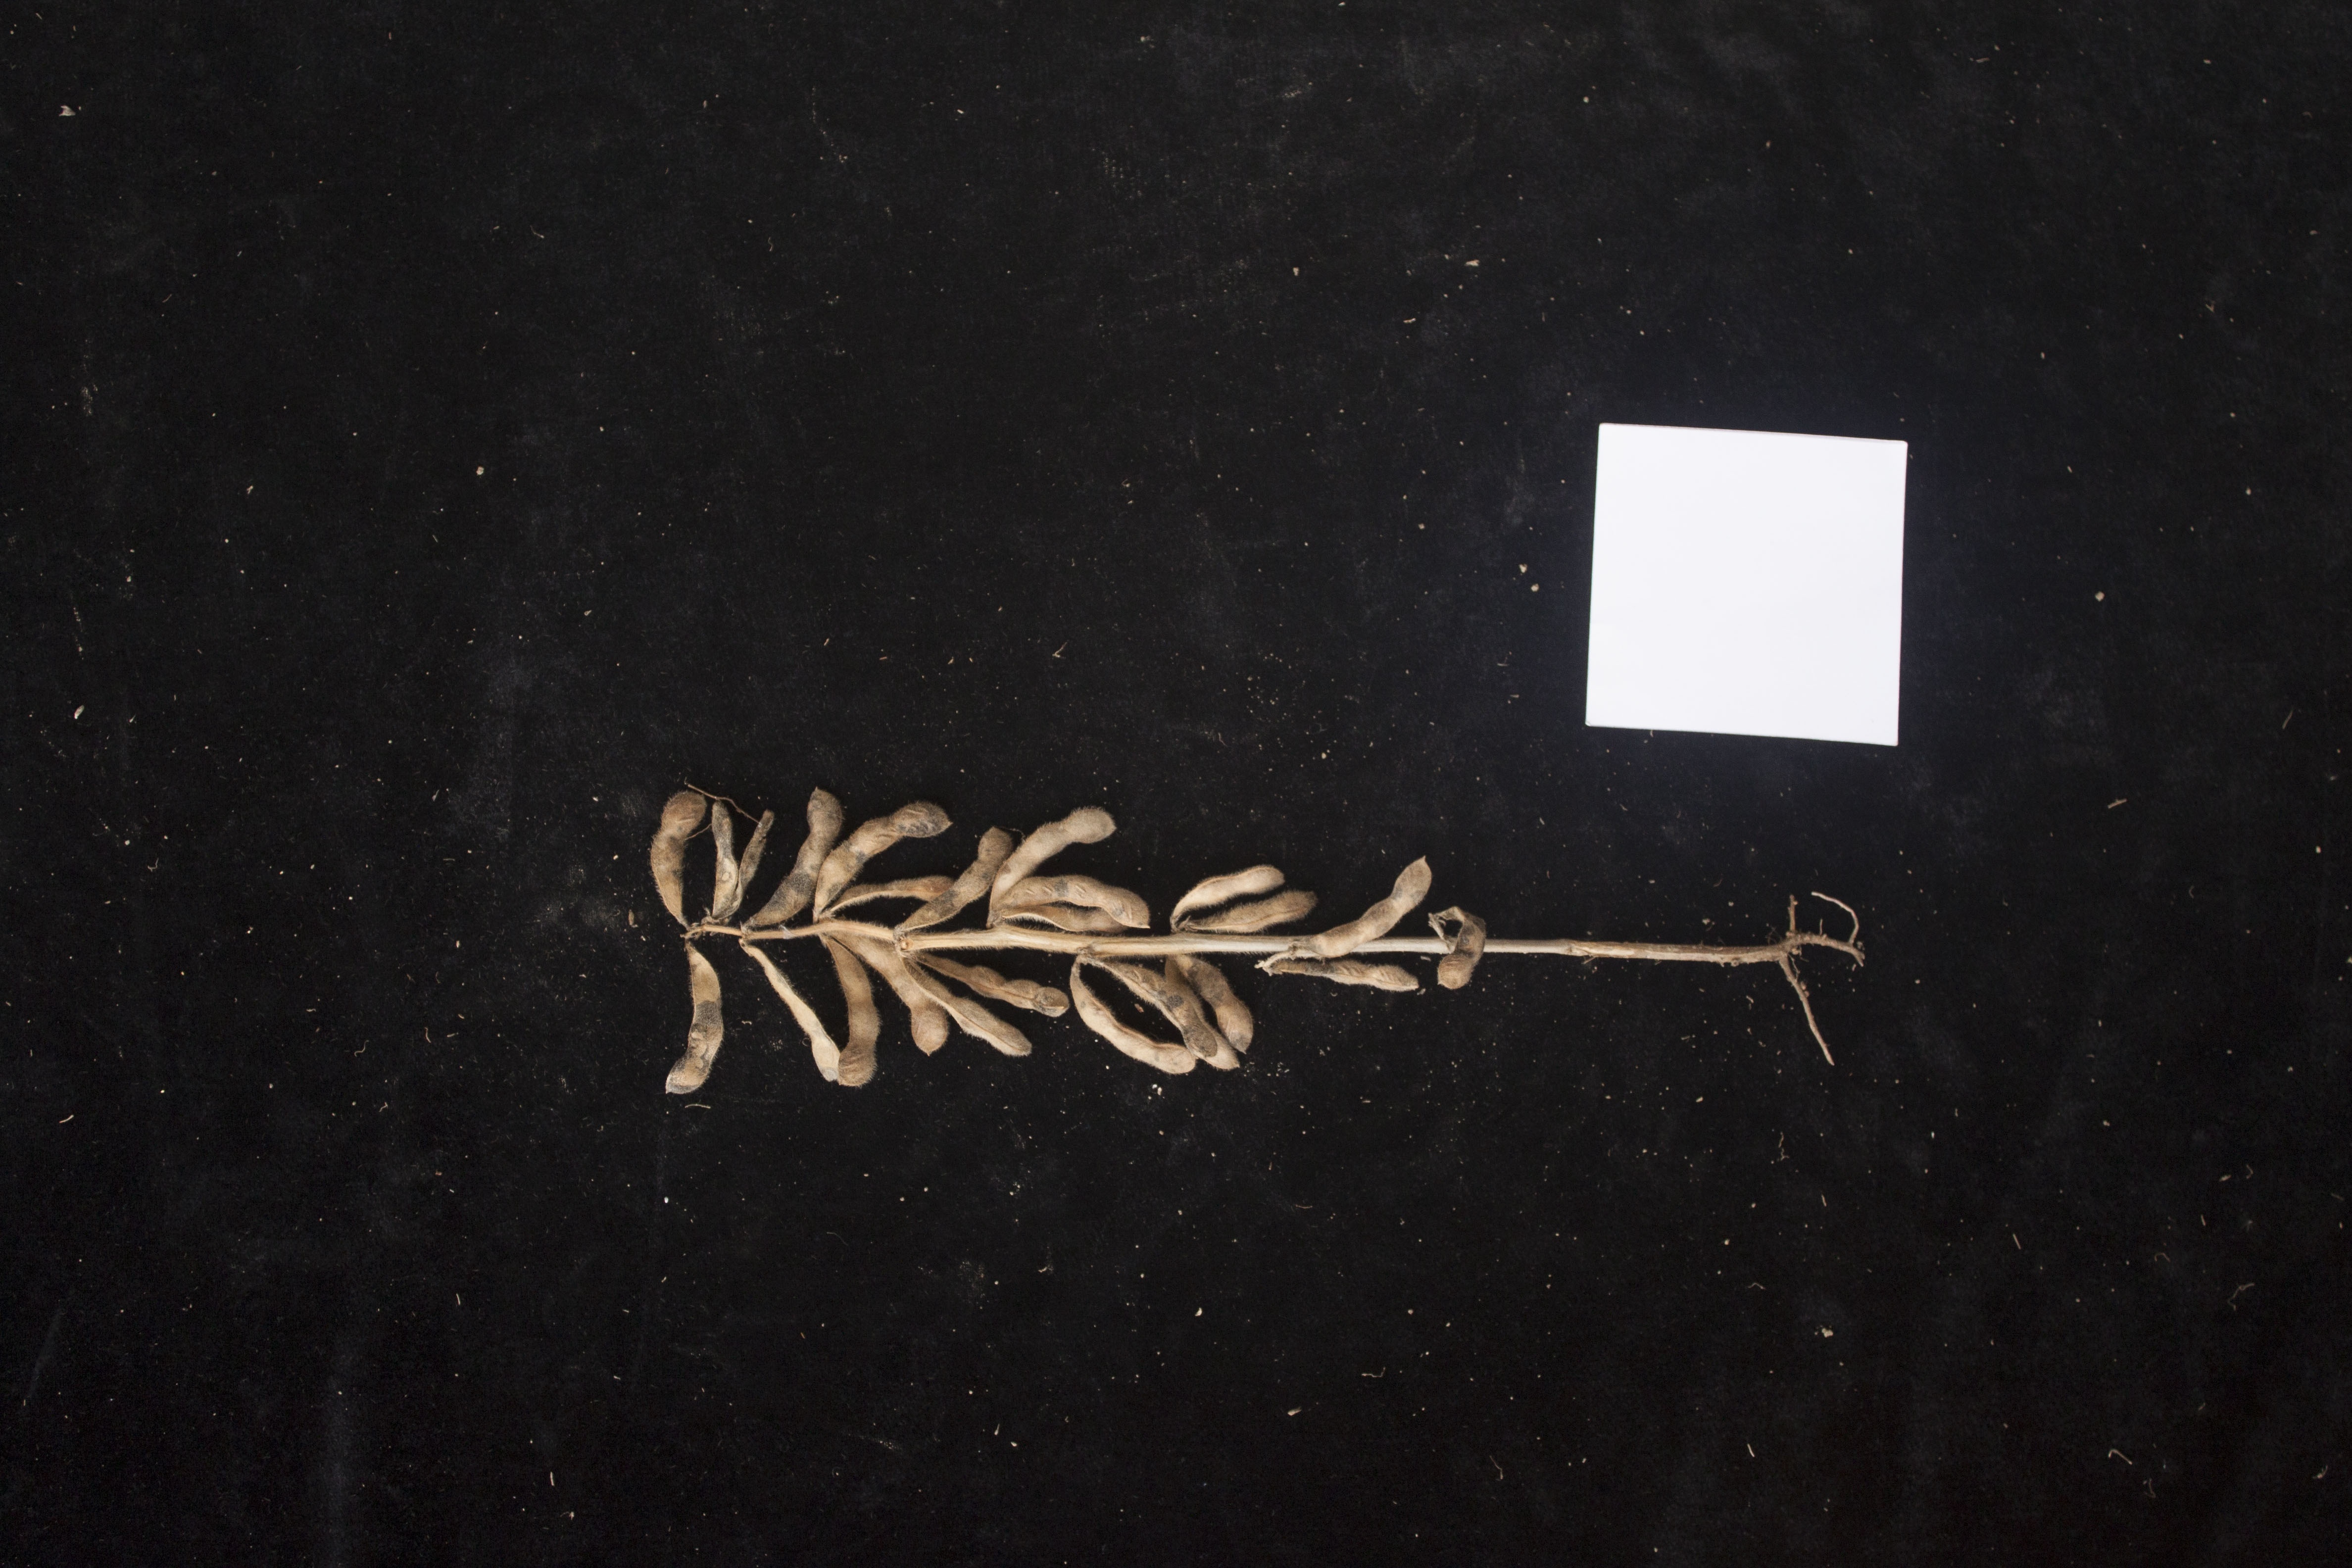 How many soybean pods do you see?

23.